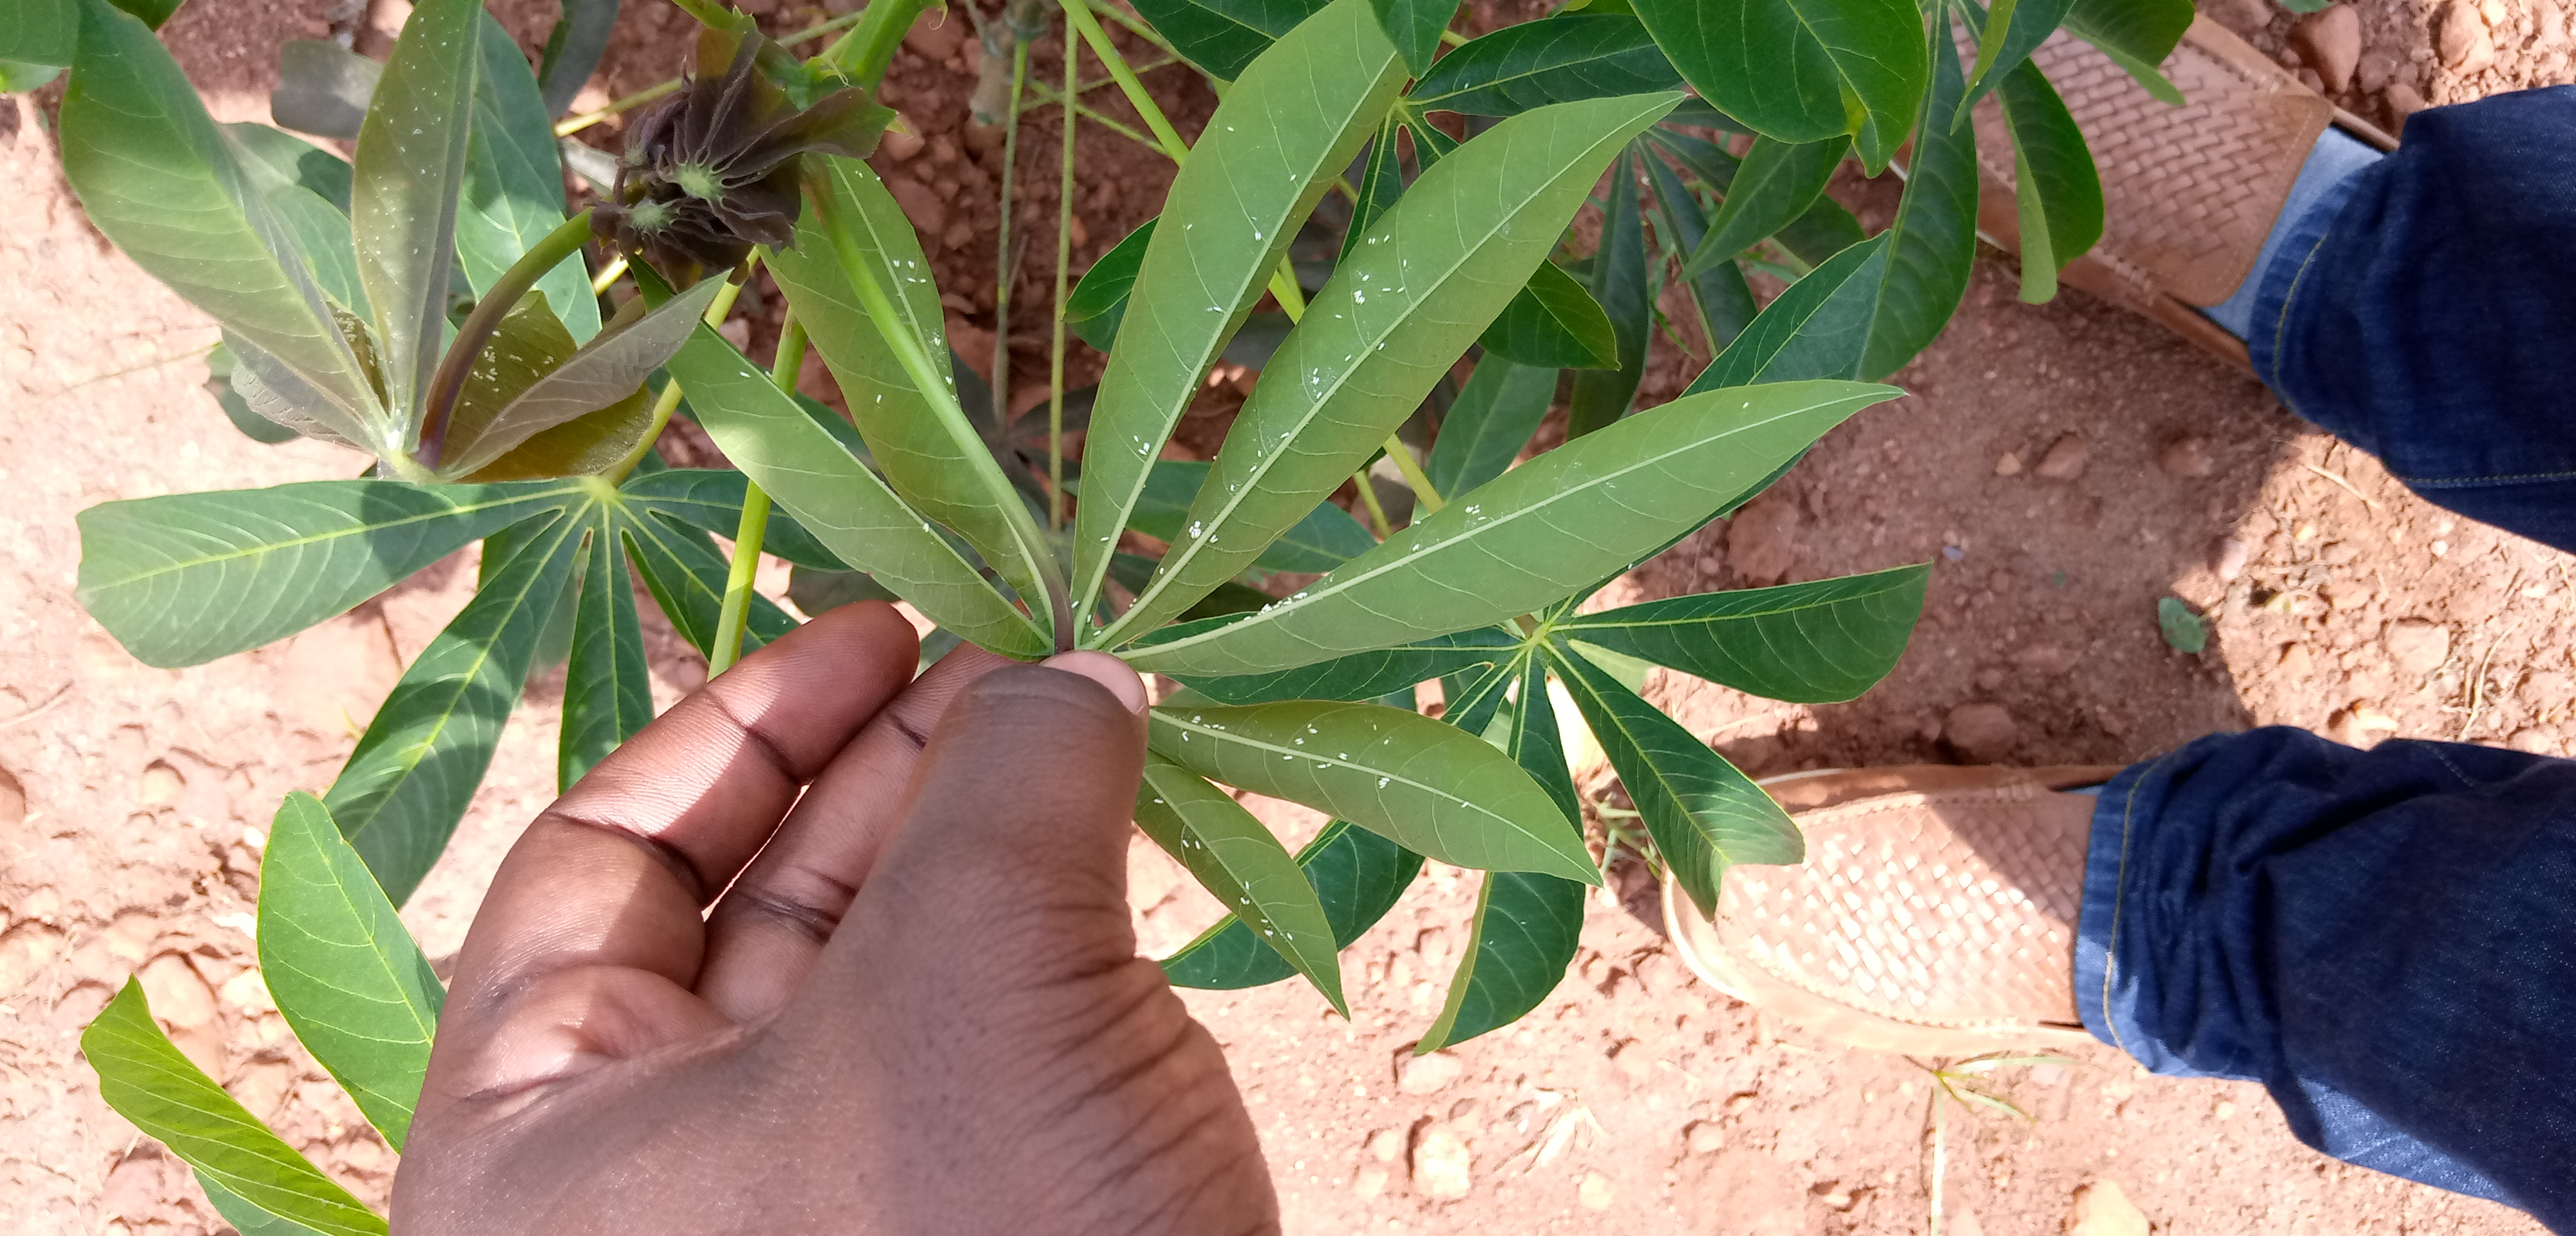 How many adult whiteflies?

110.